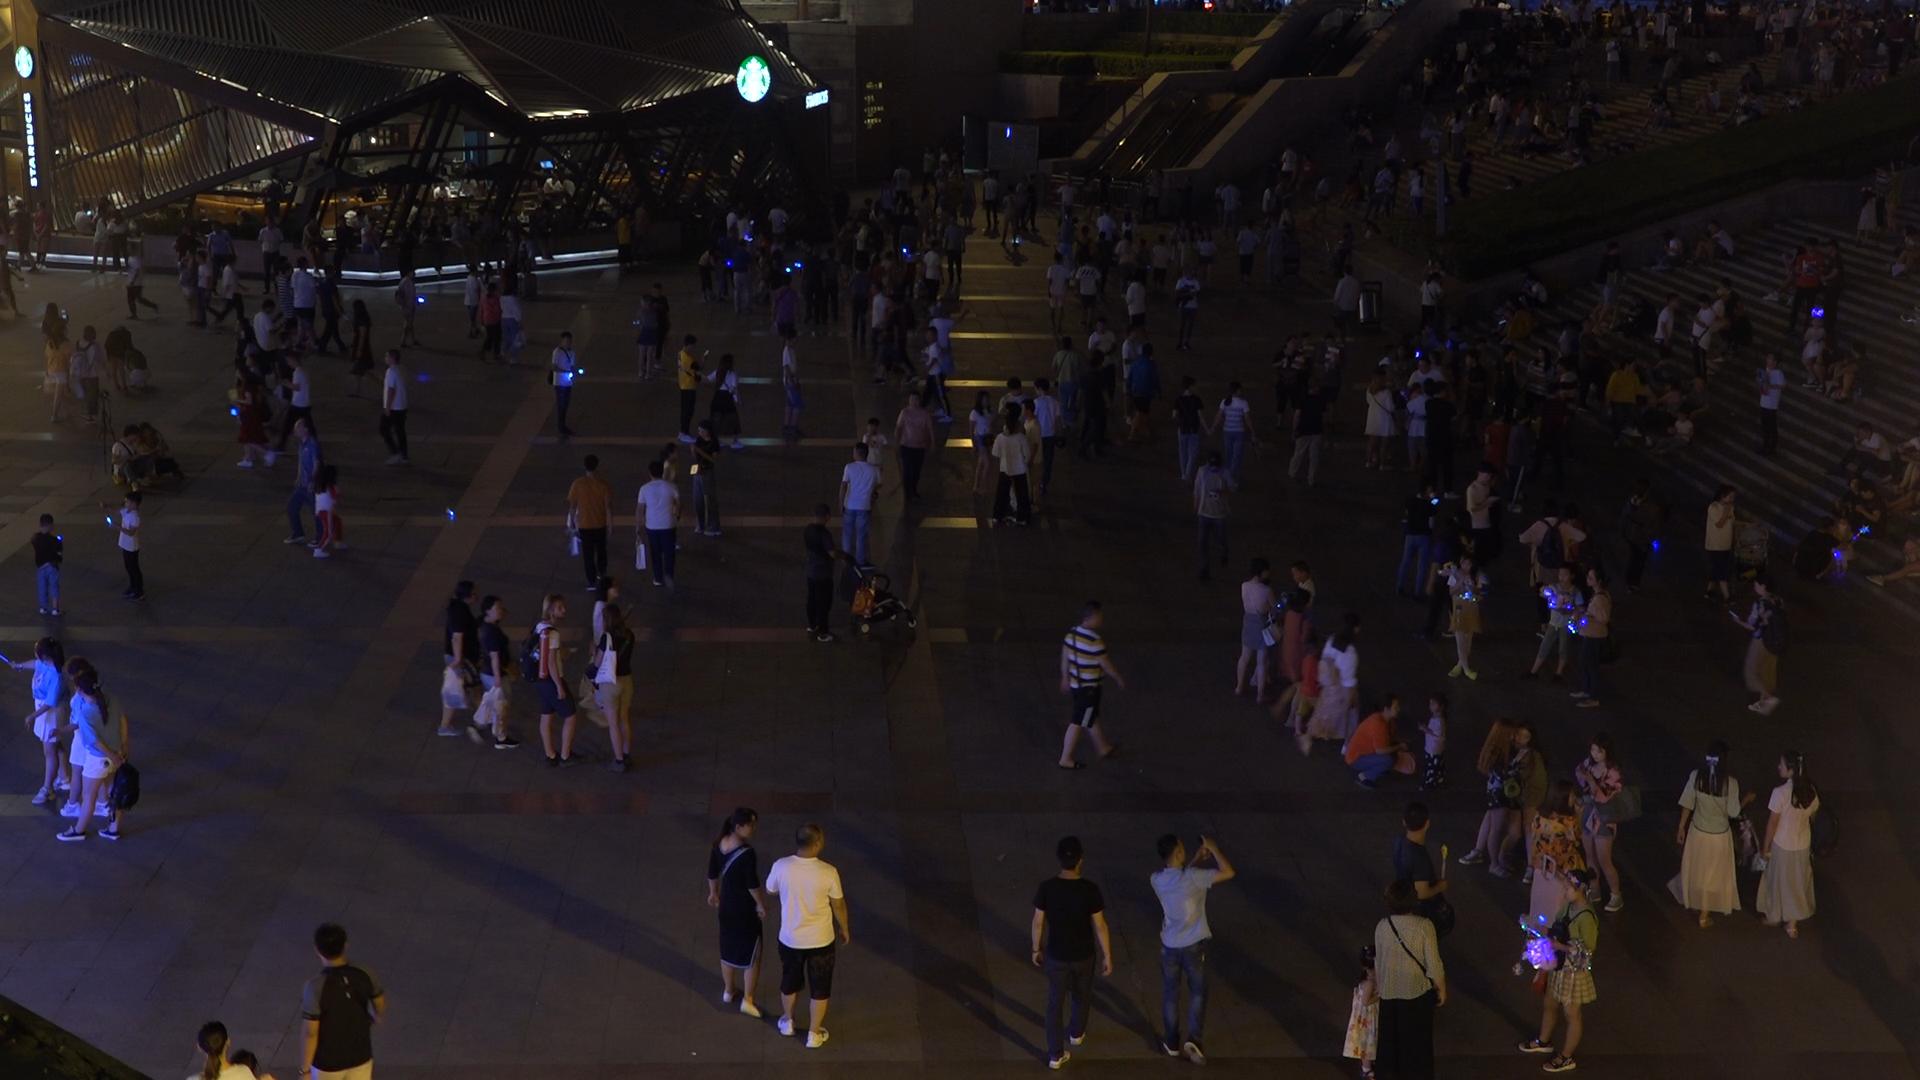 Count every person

371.